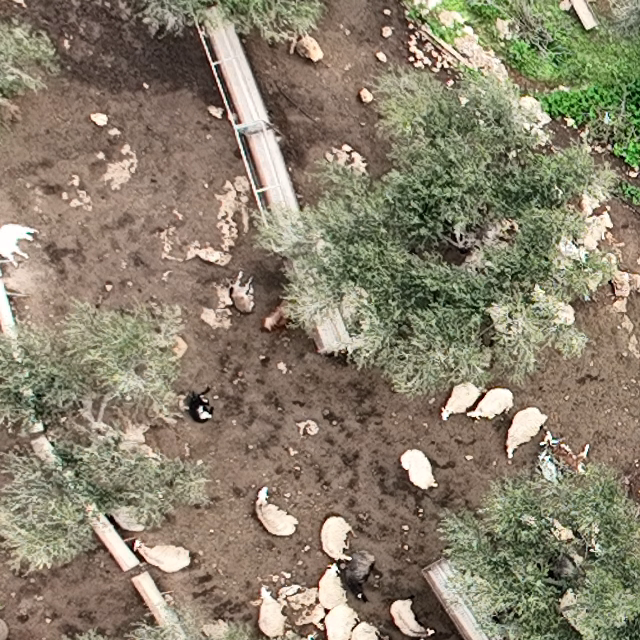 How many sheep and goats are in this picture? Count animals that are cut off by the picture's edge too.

29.